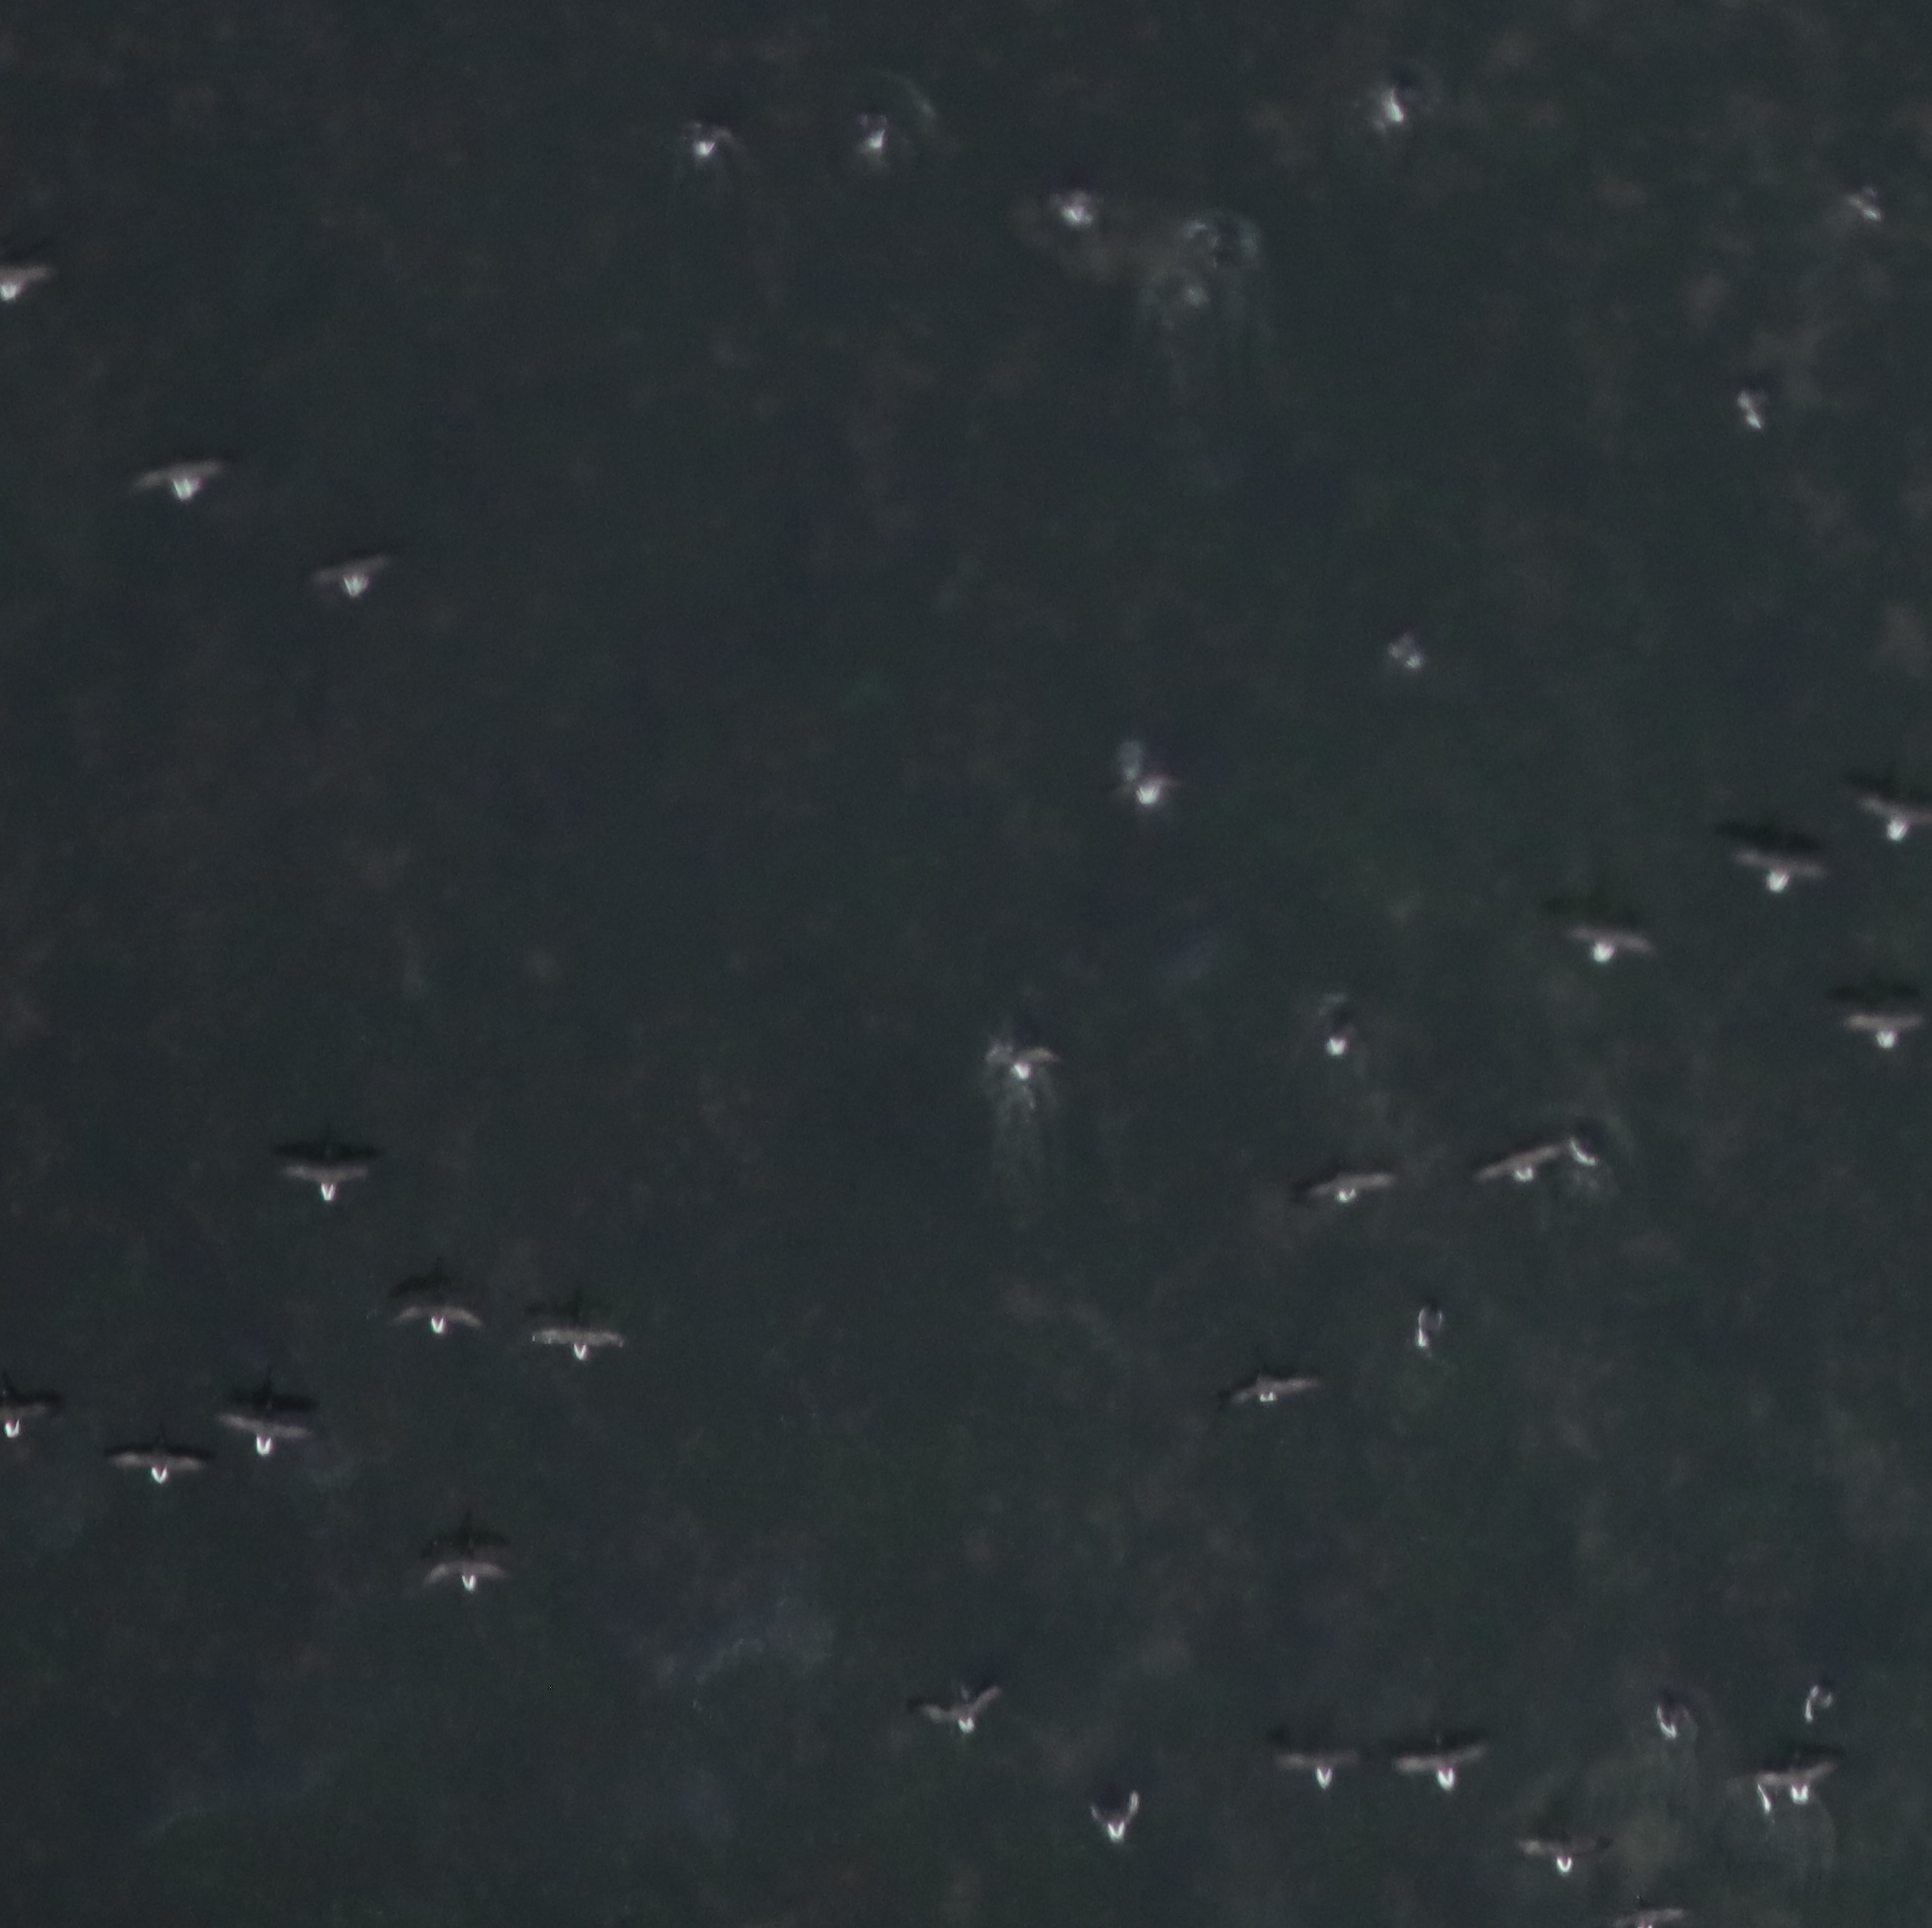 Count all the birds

38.